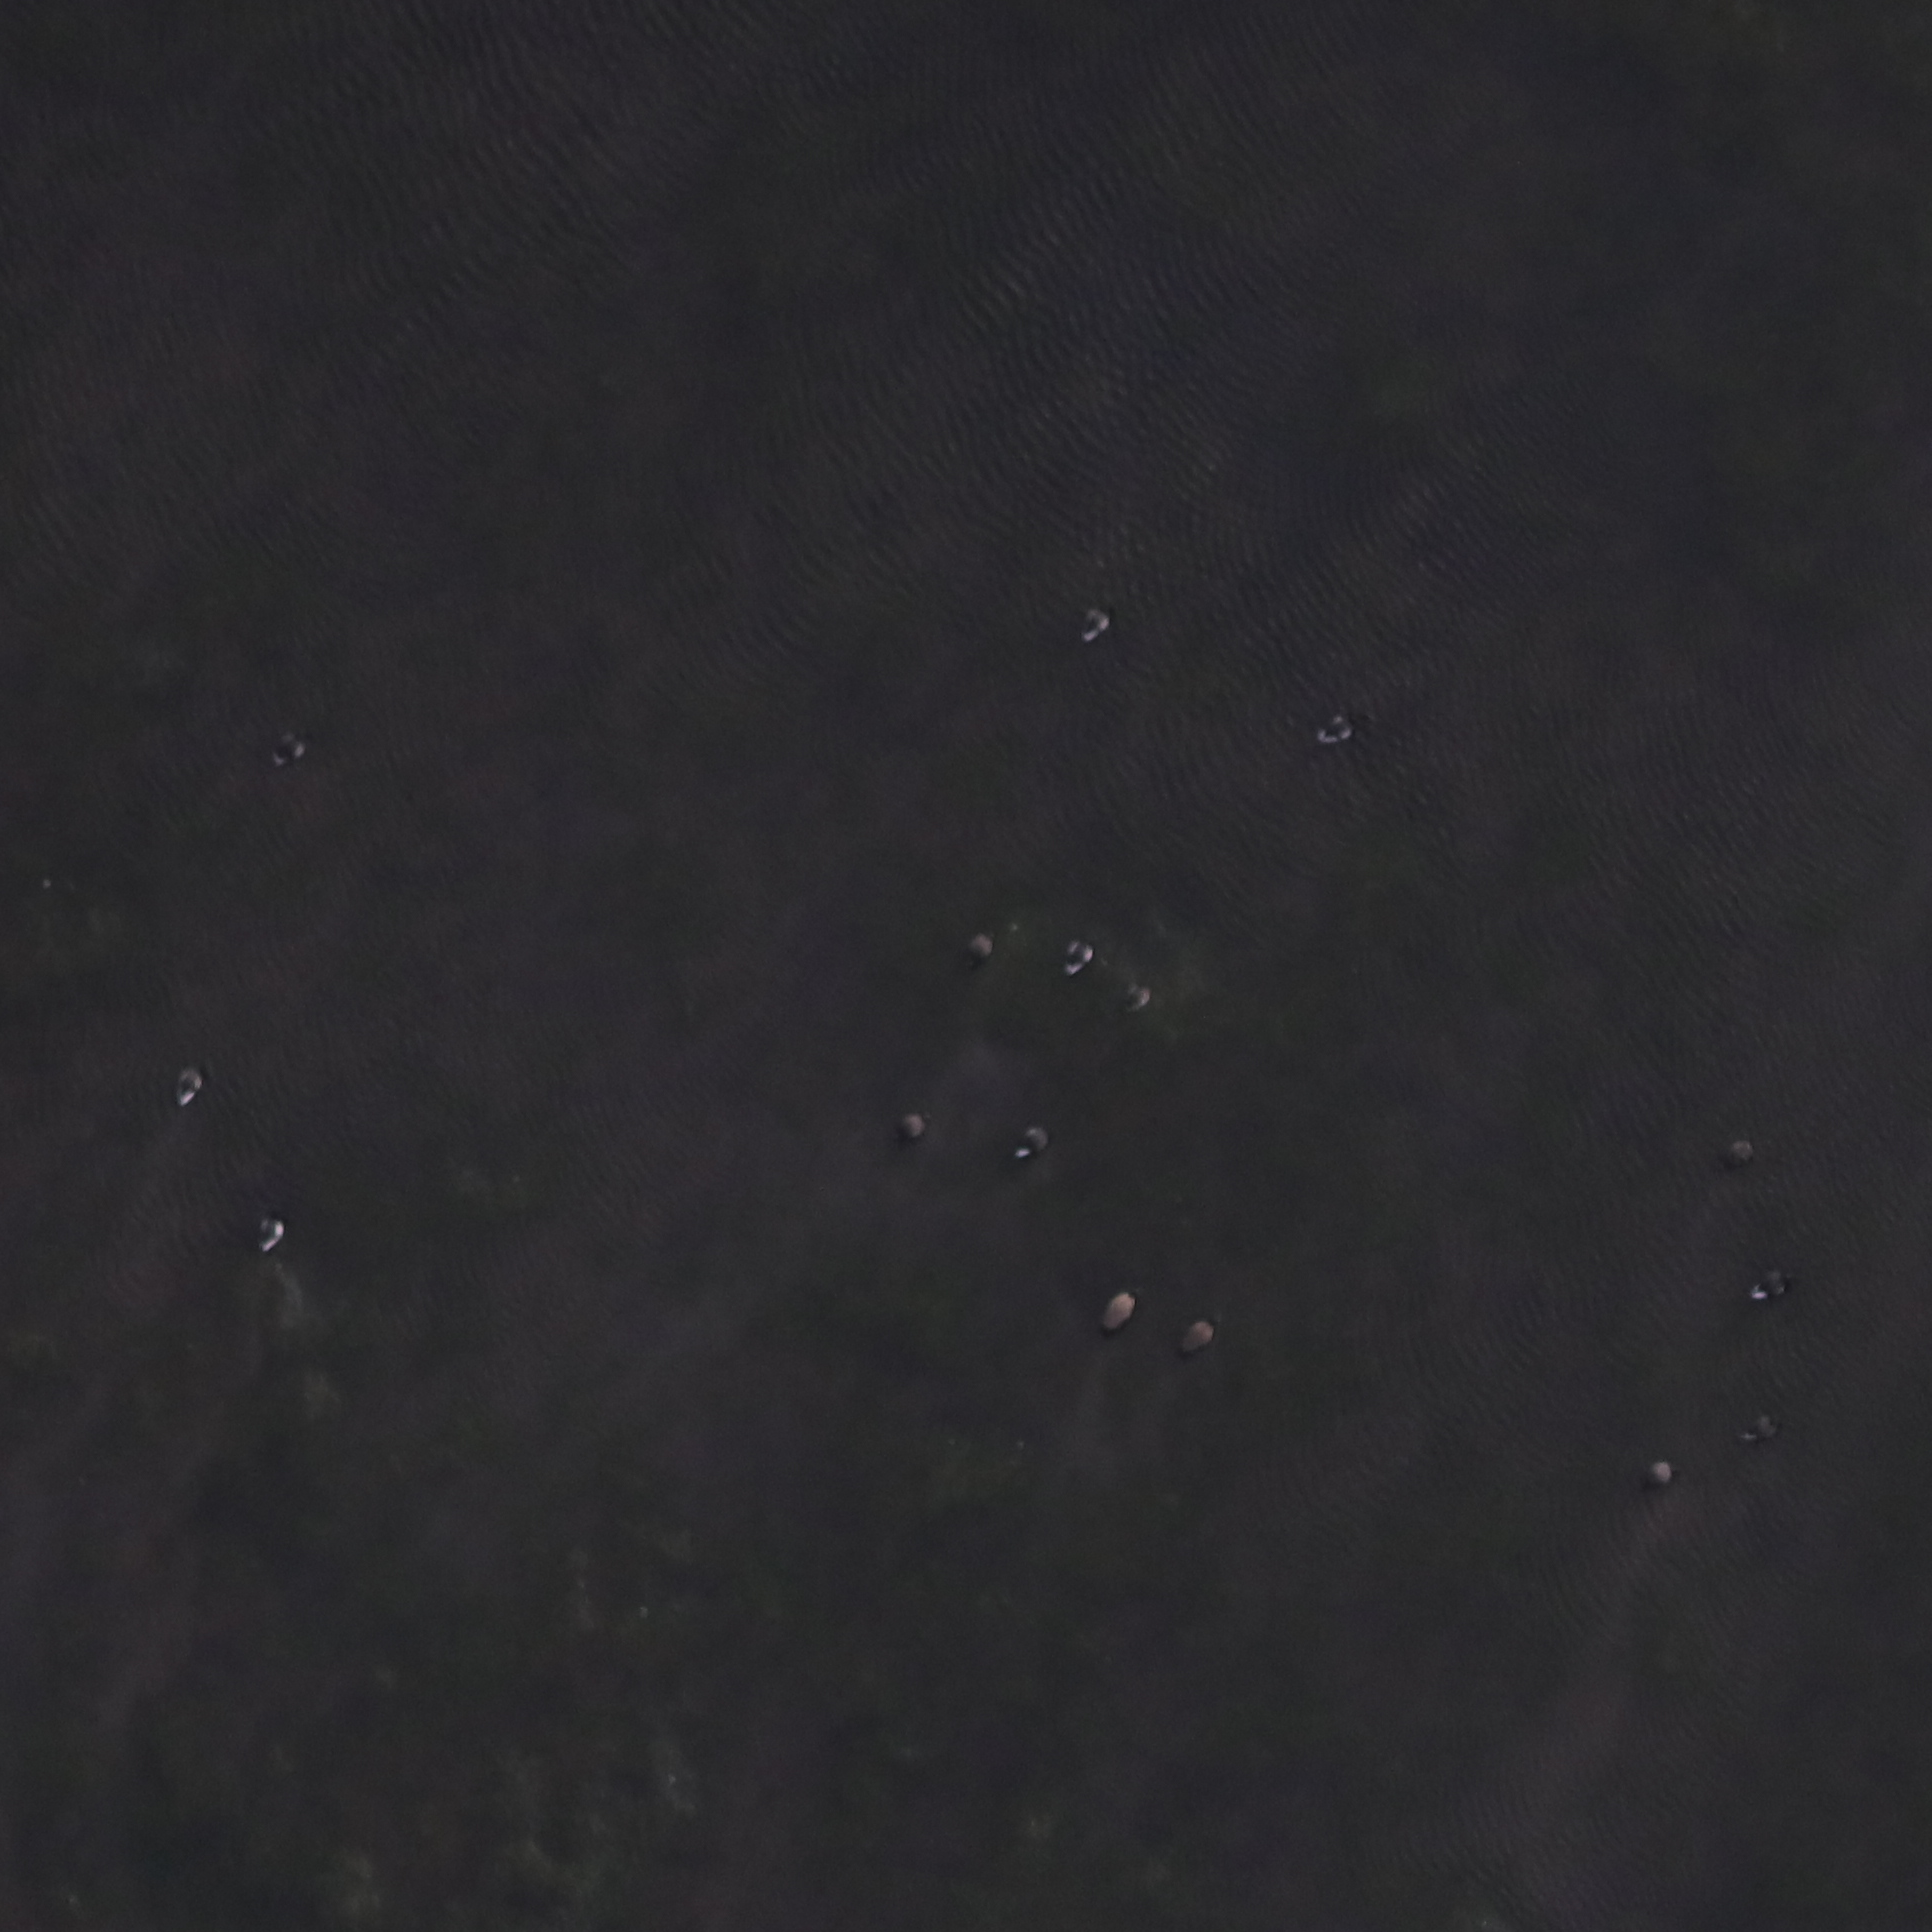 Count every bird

16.